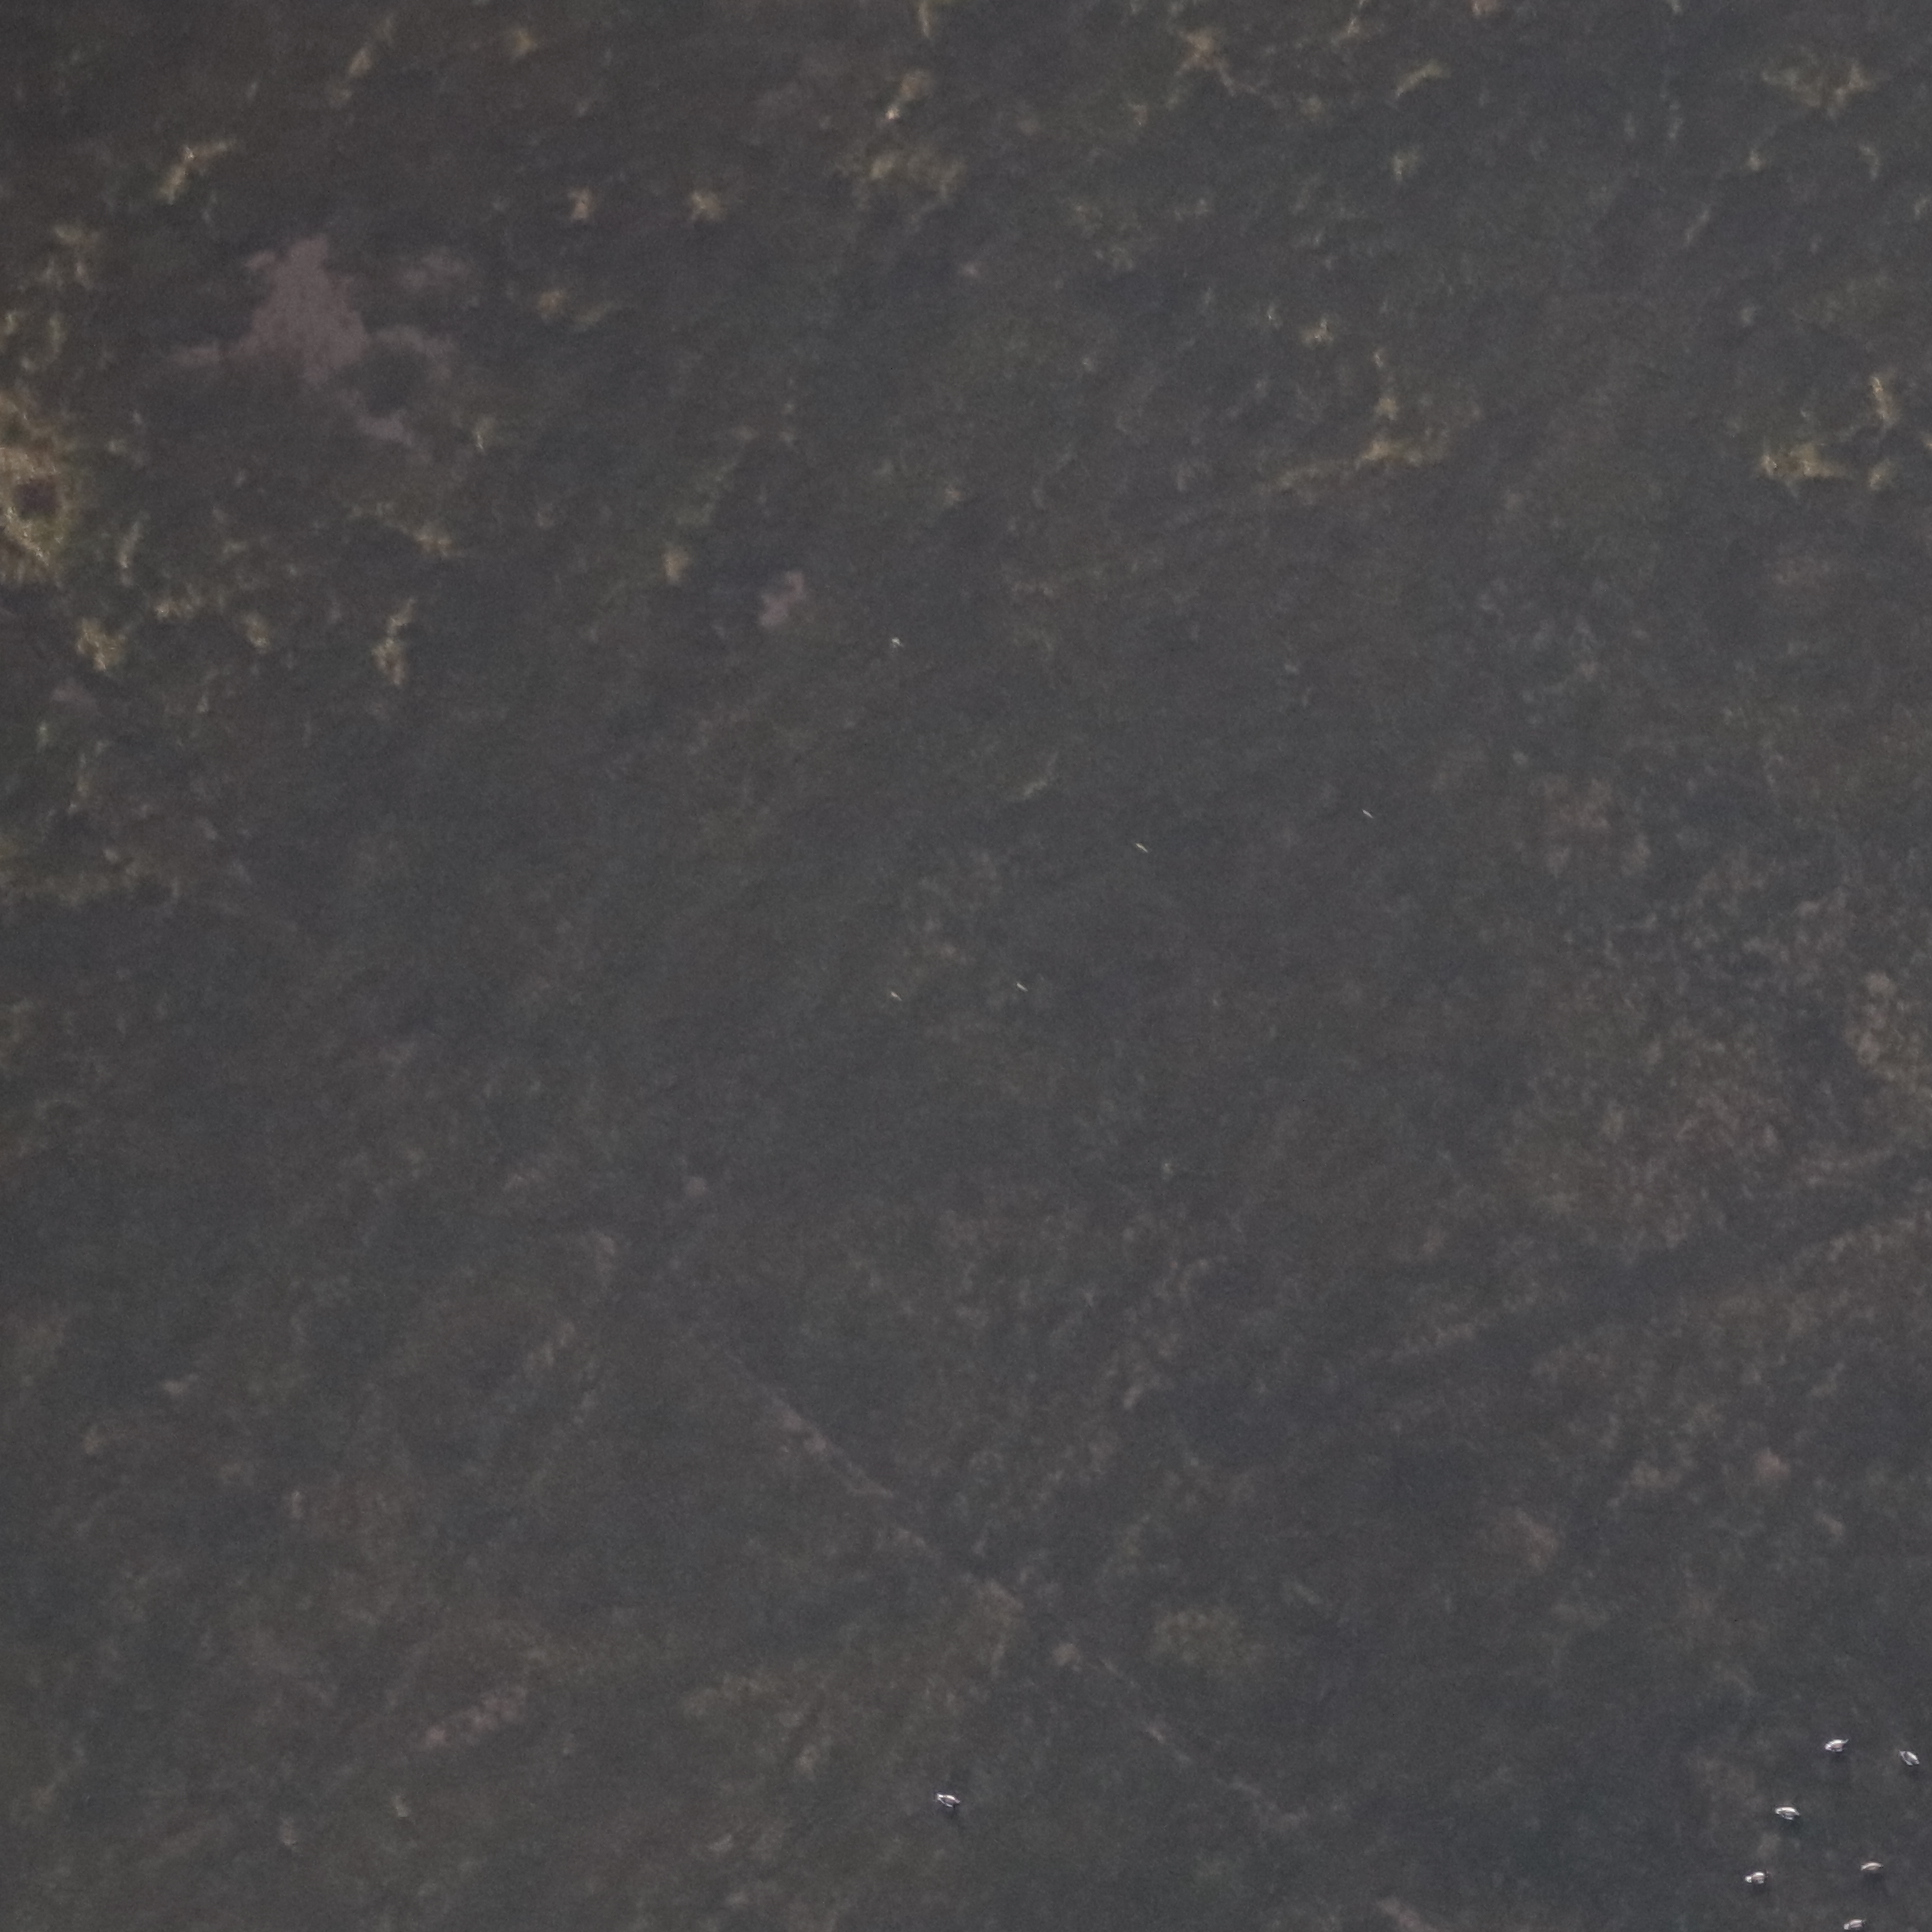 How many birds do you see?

7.